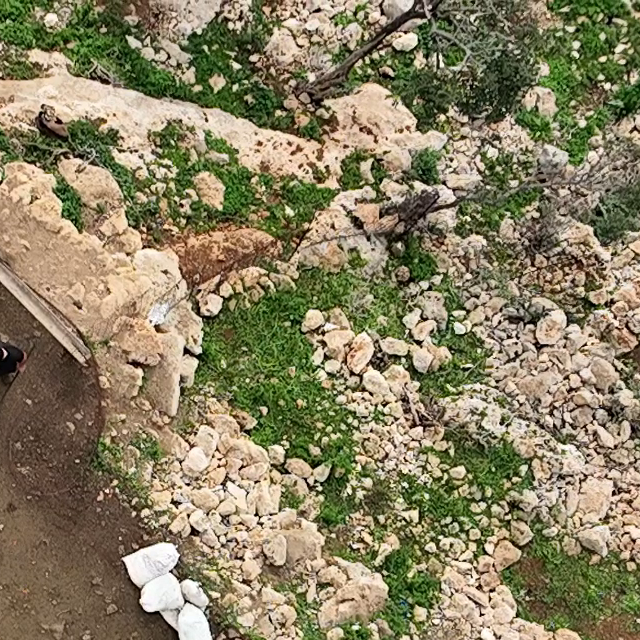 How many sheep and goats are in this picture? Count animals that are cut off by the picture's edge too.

0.